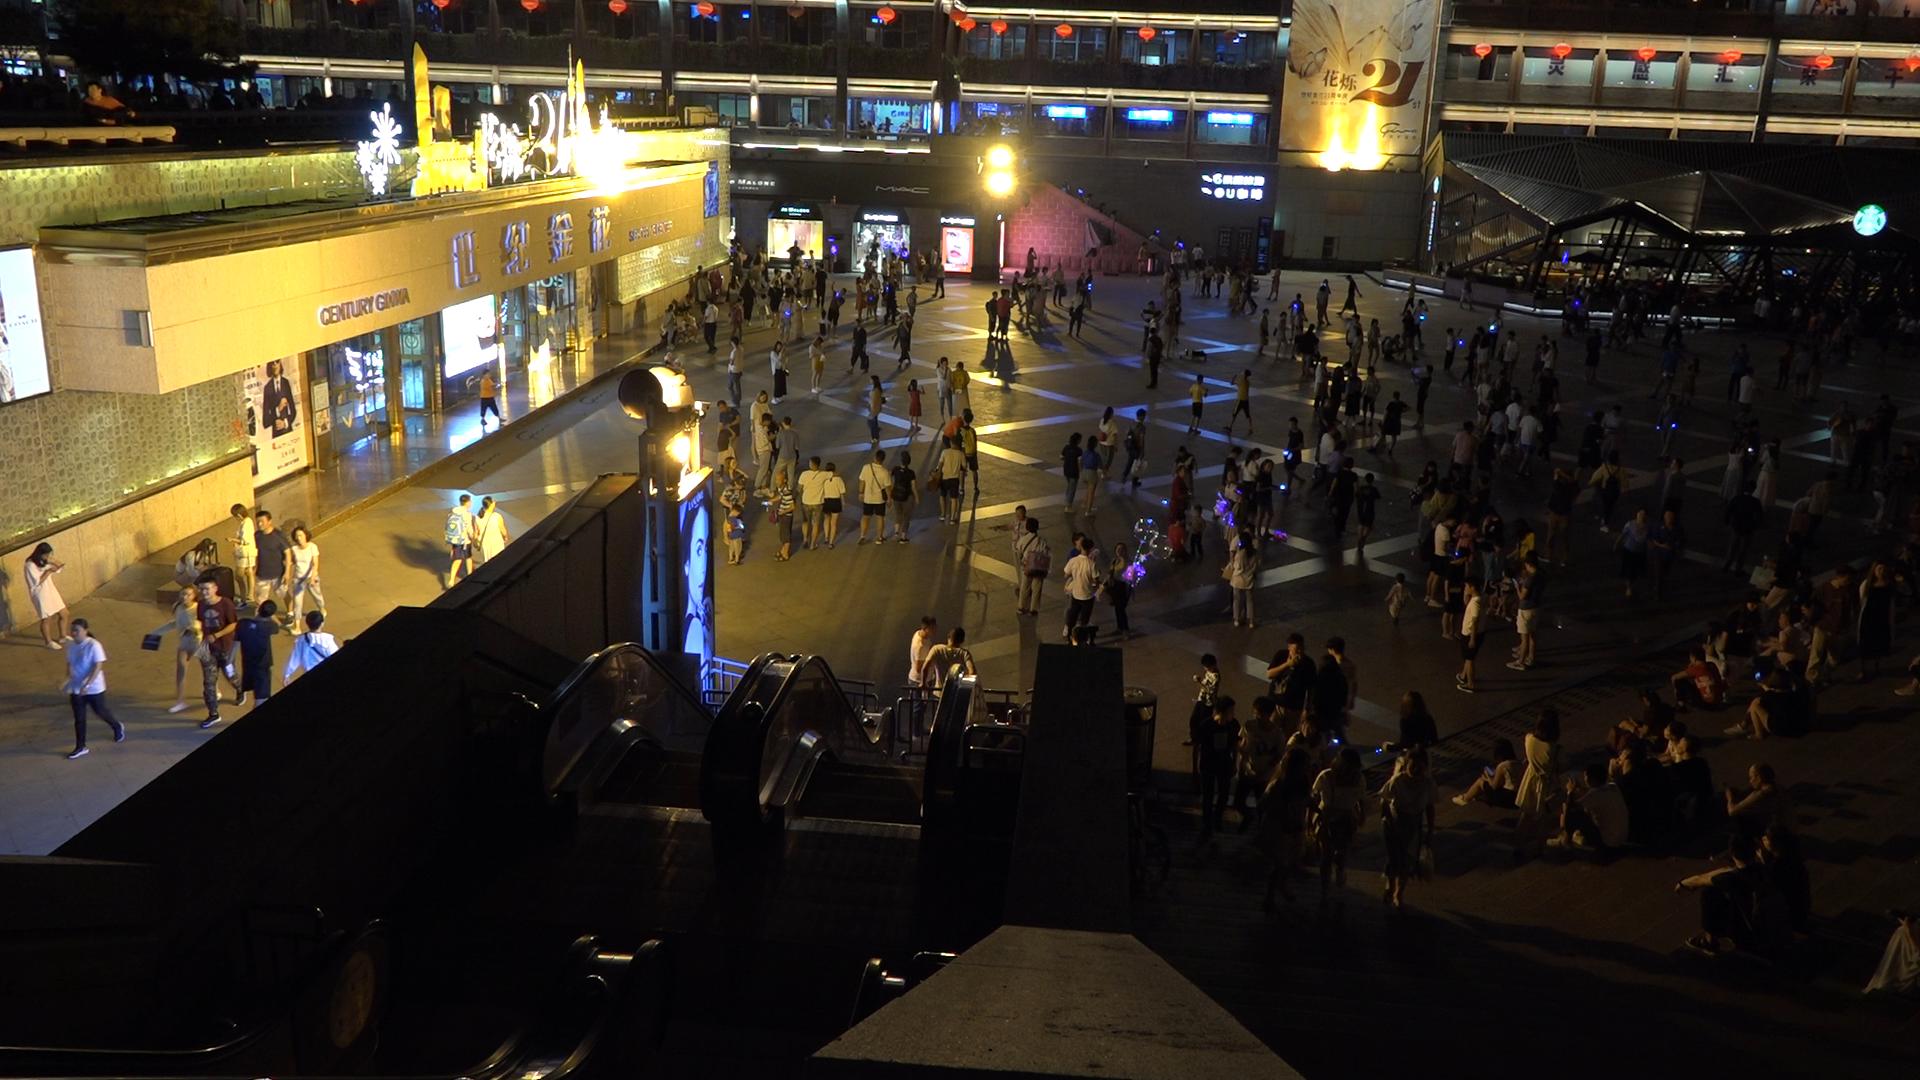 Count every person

266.